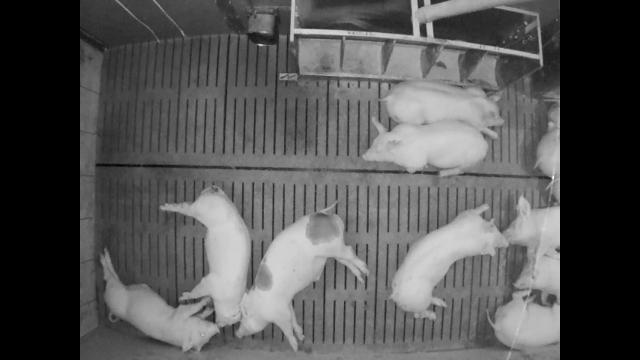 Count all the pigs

10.